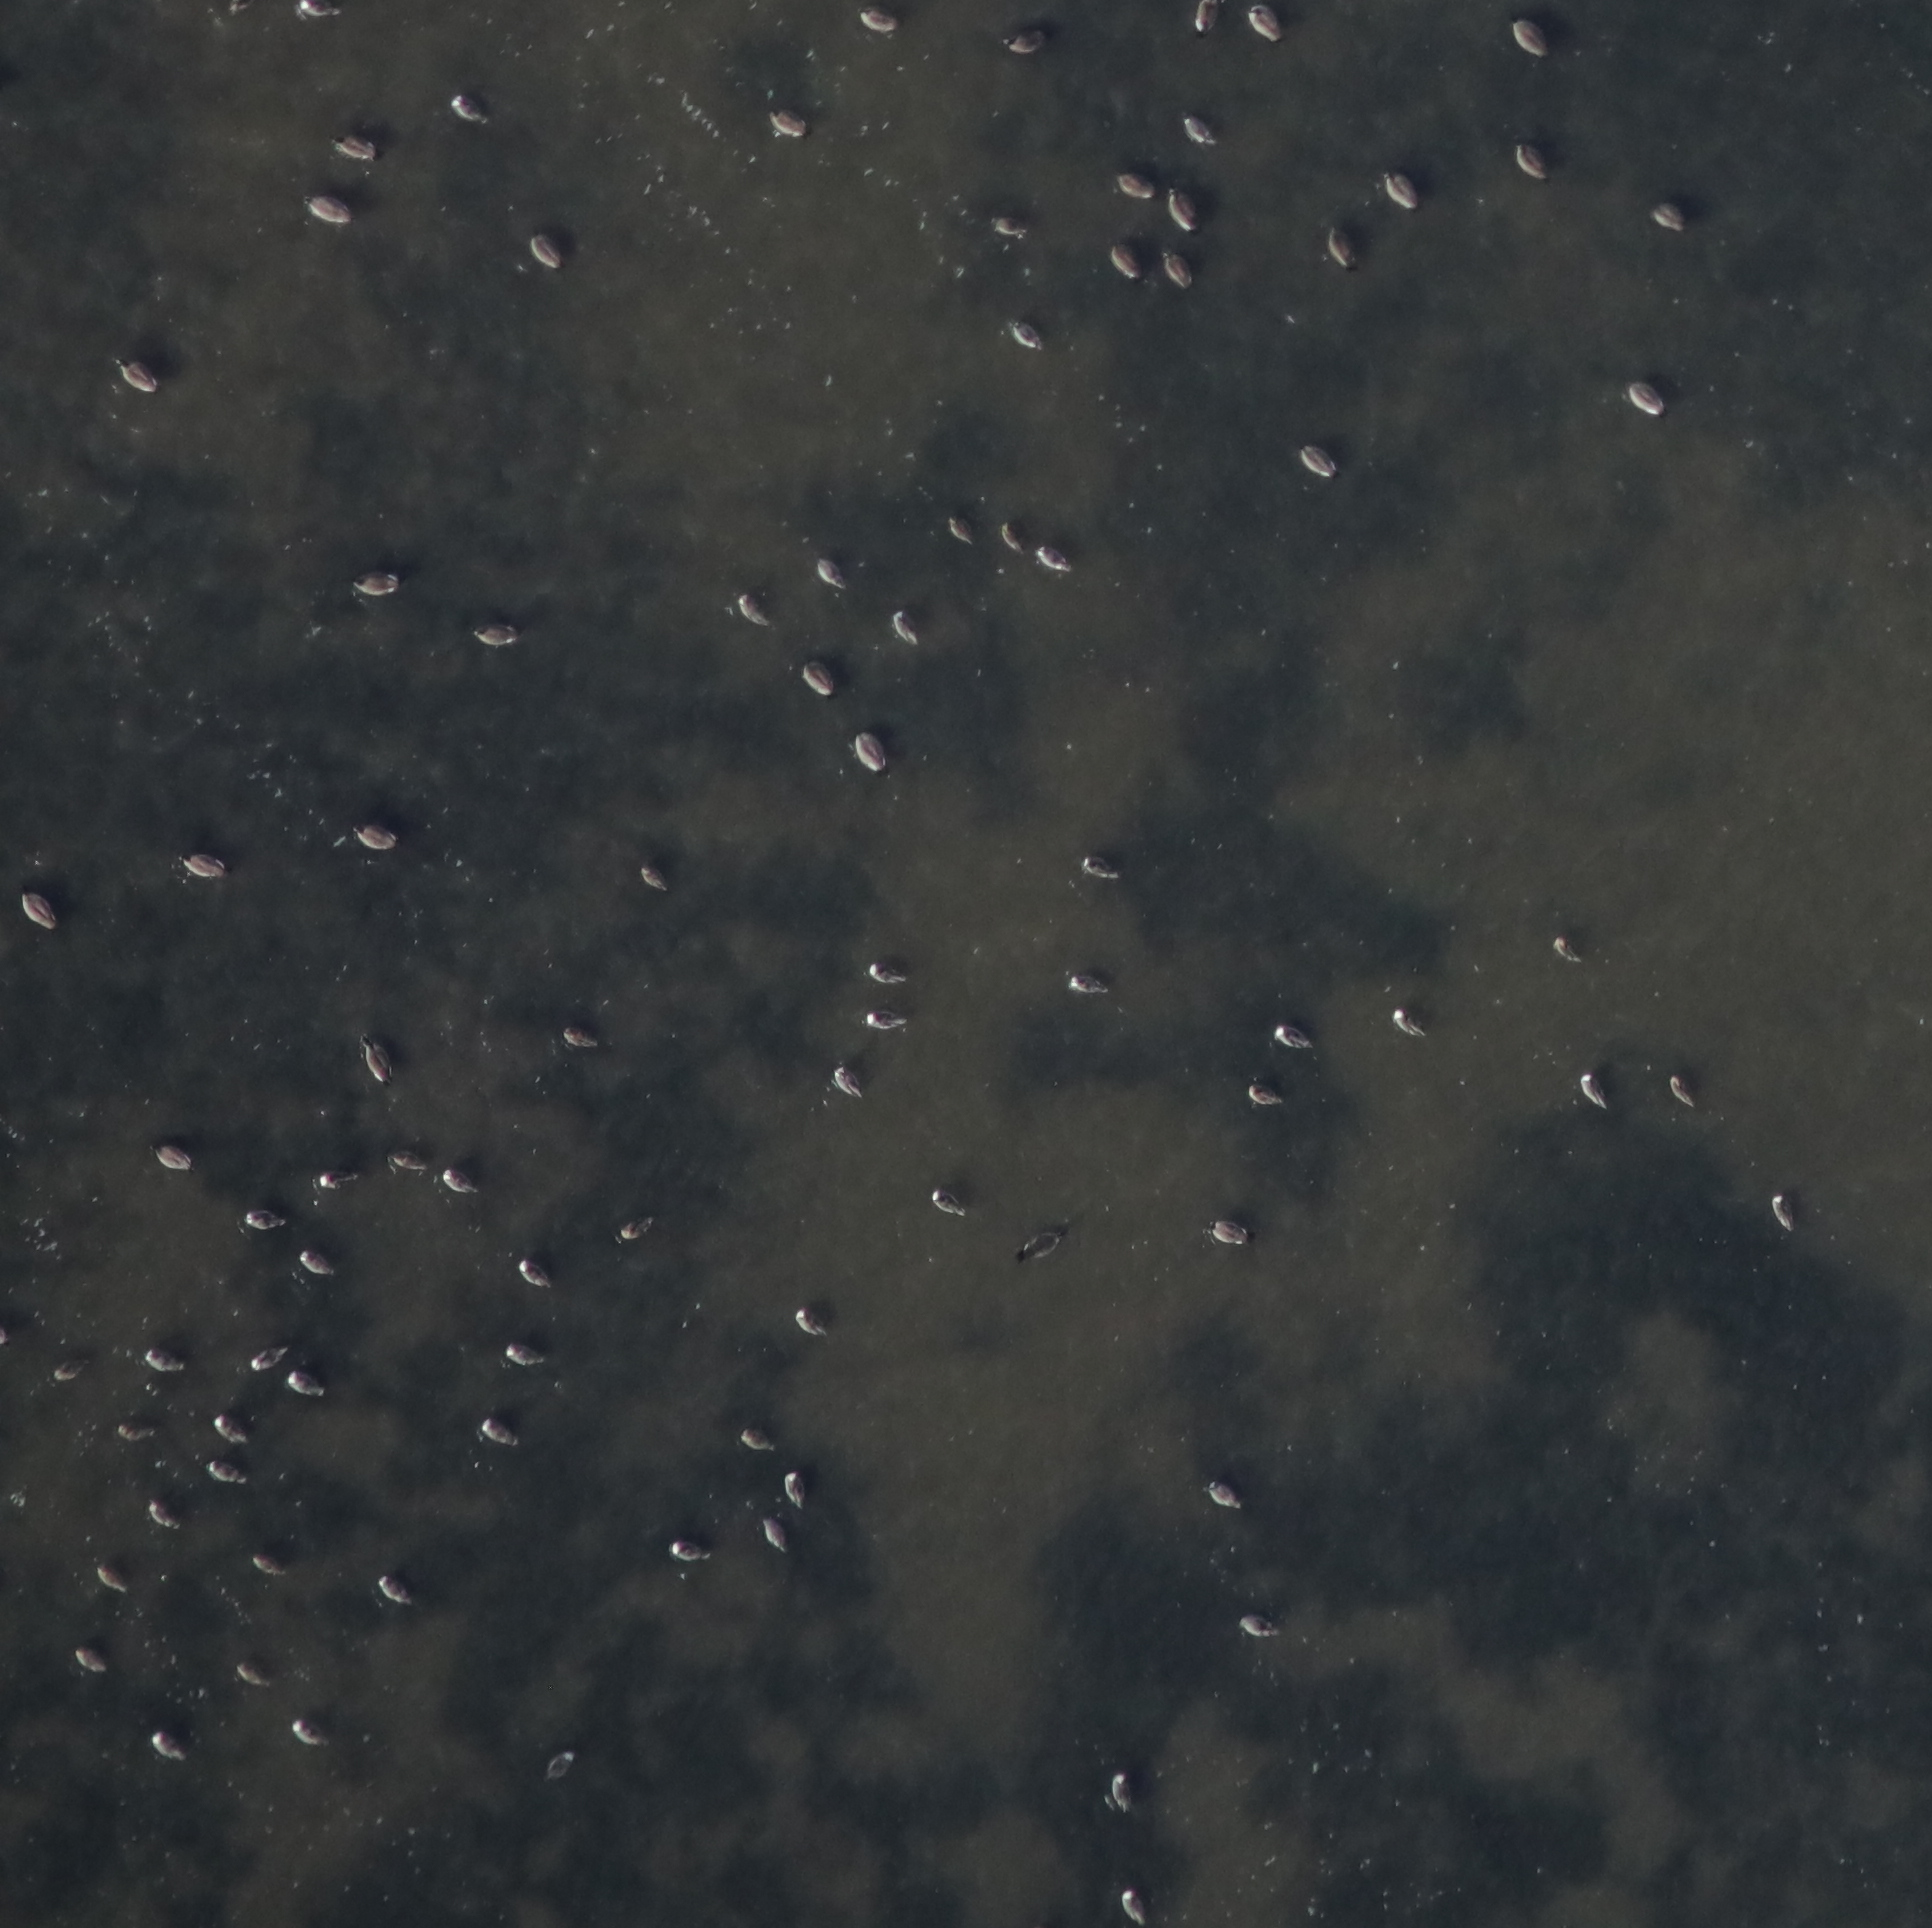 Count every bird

91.